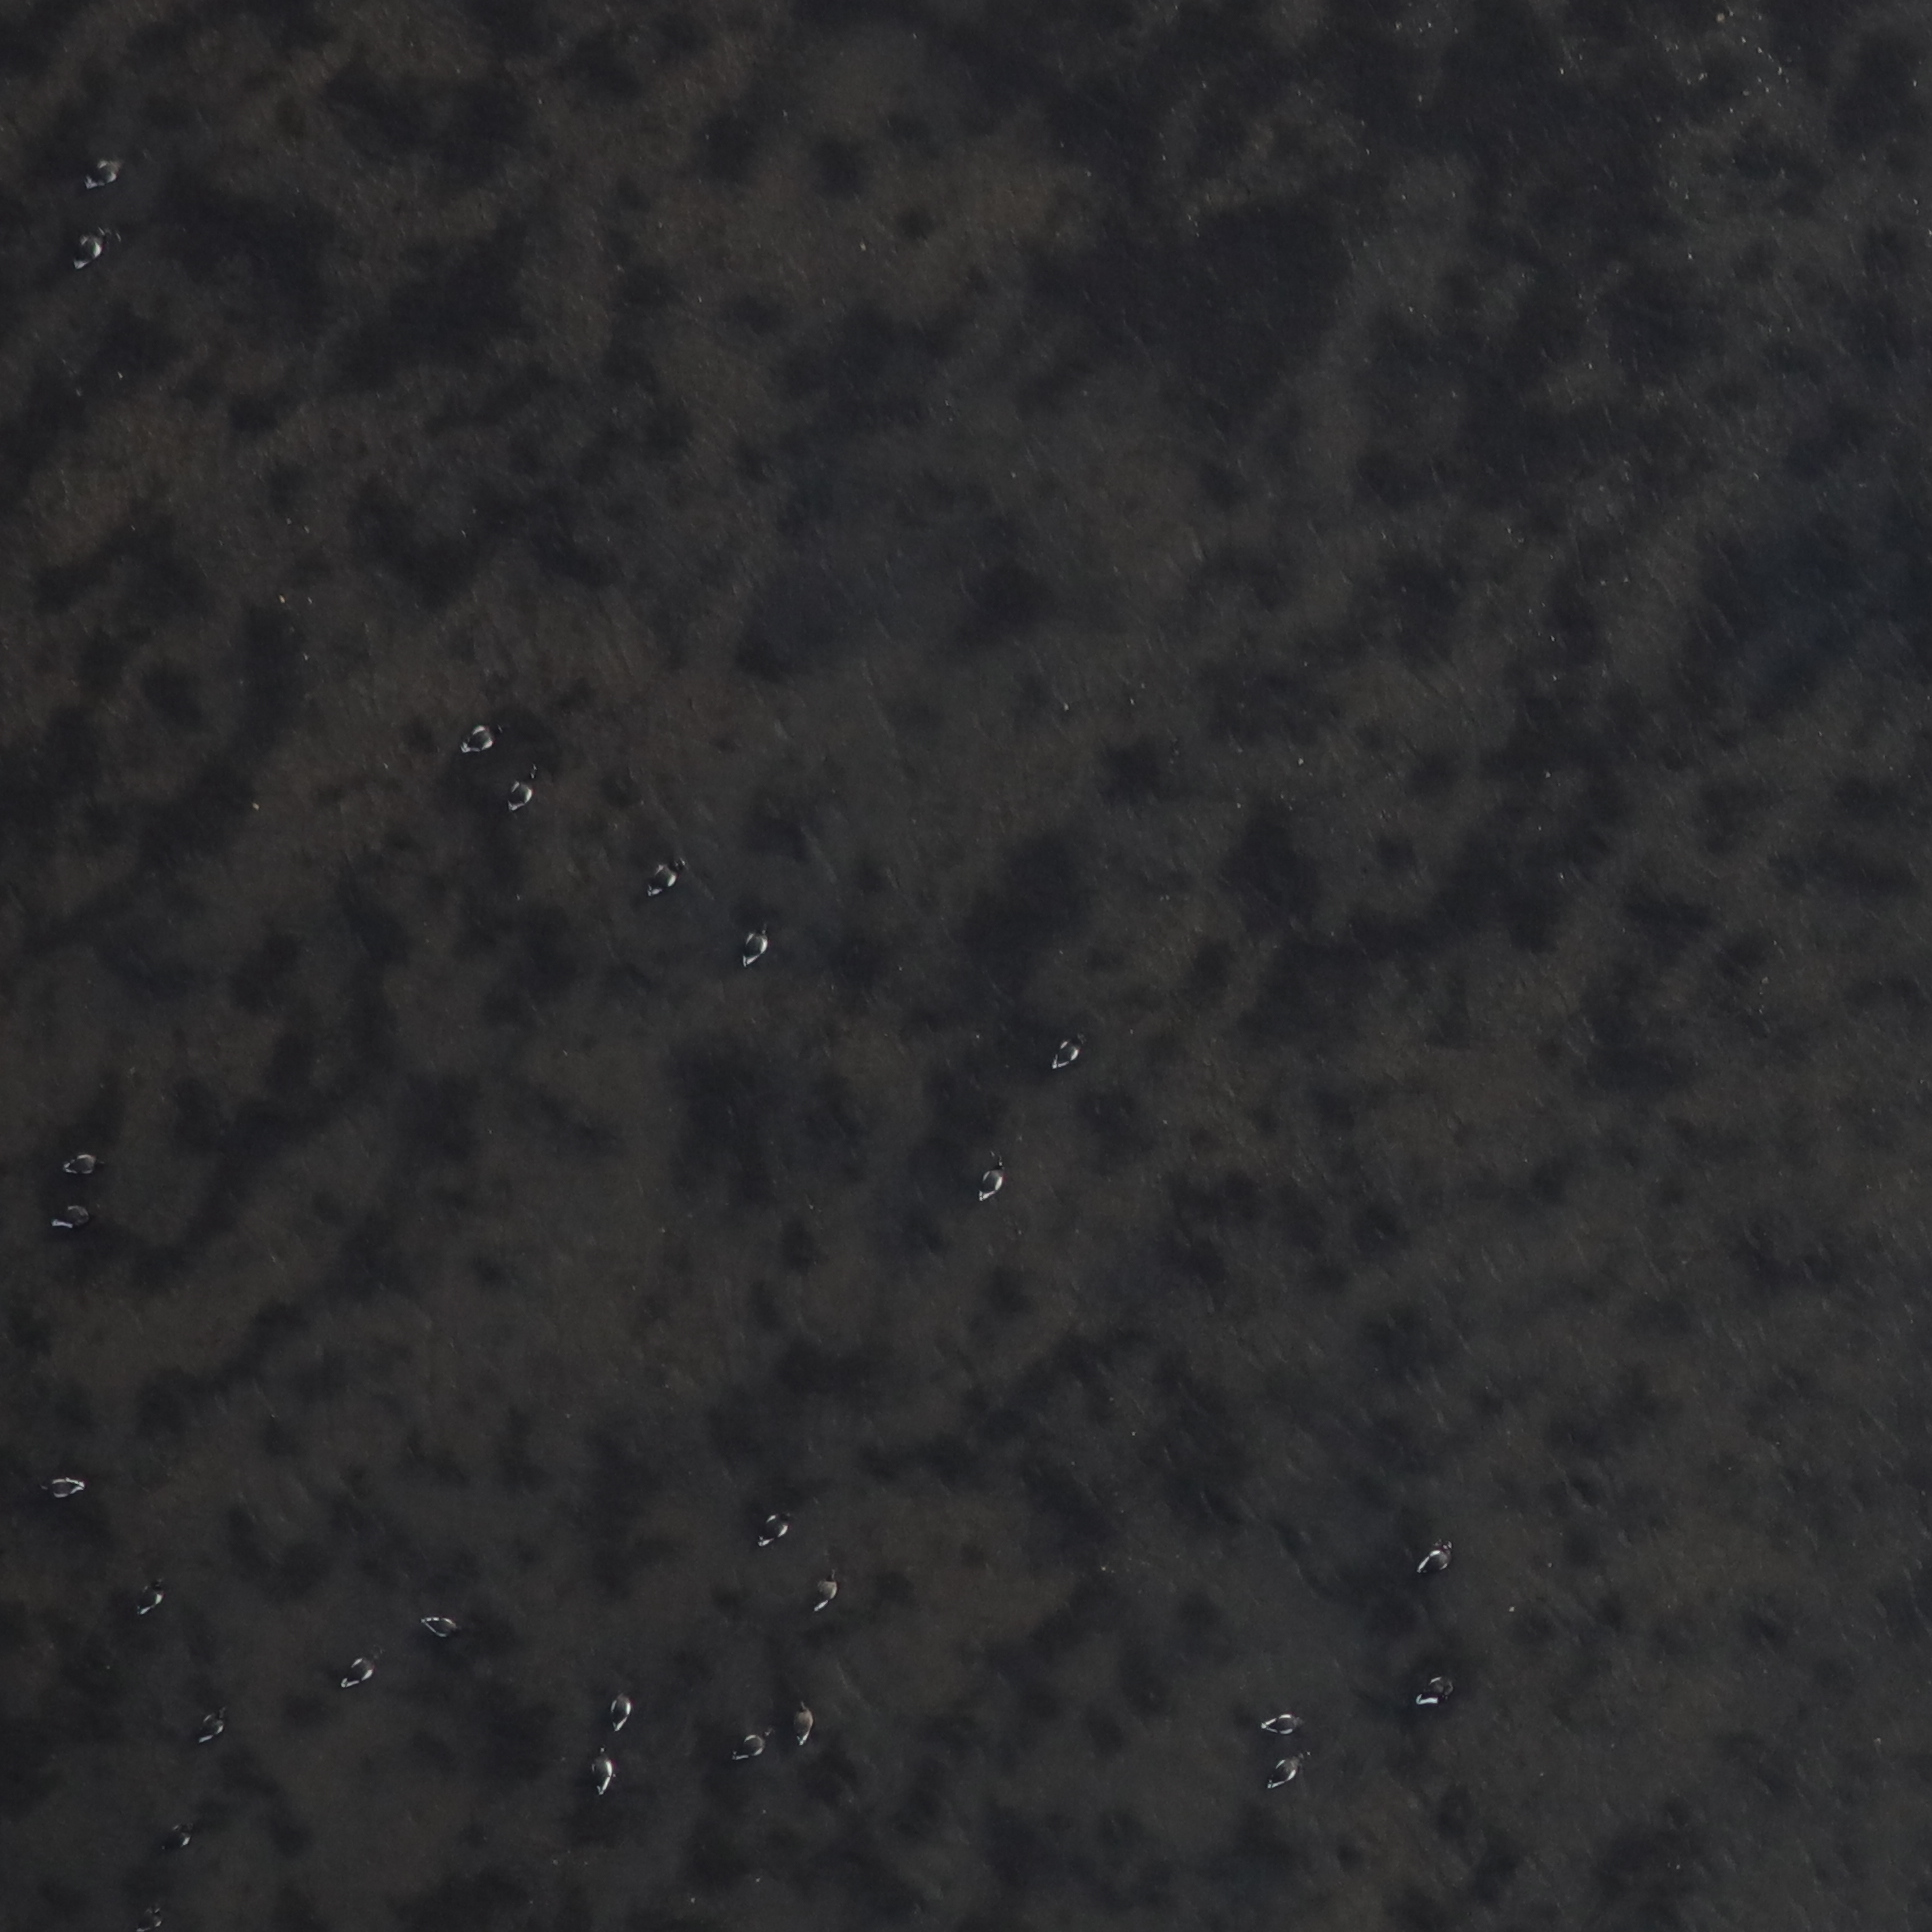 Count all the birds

27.